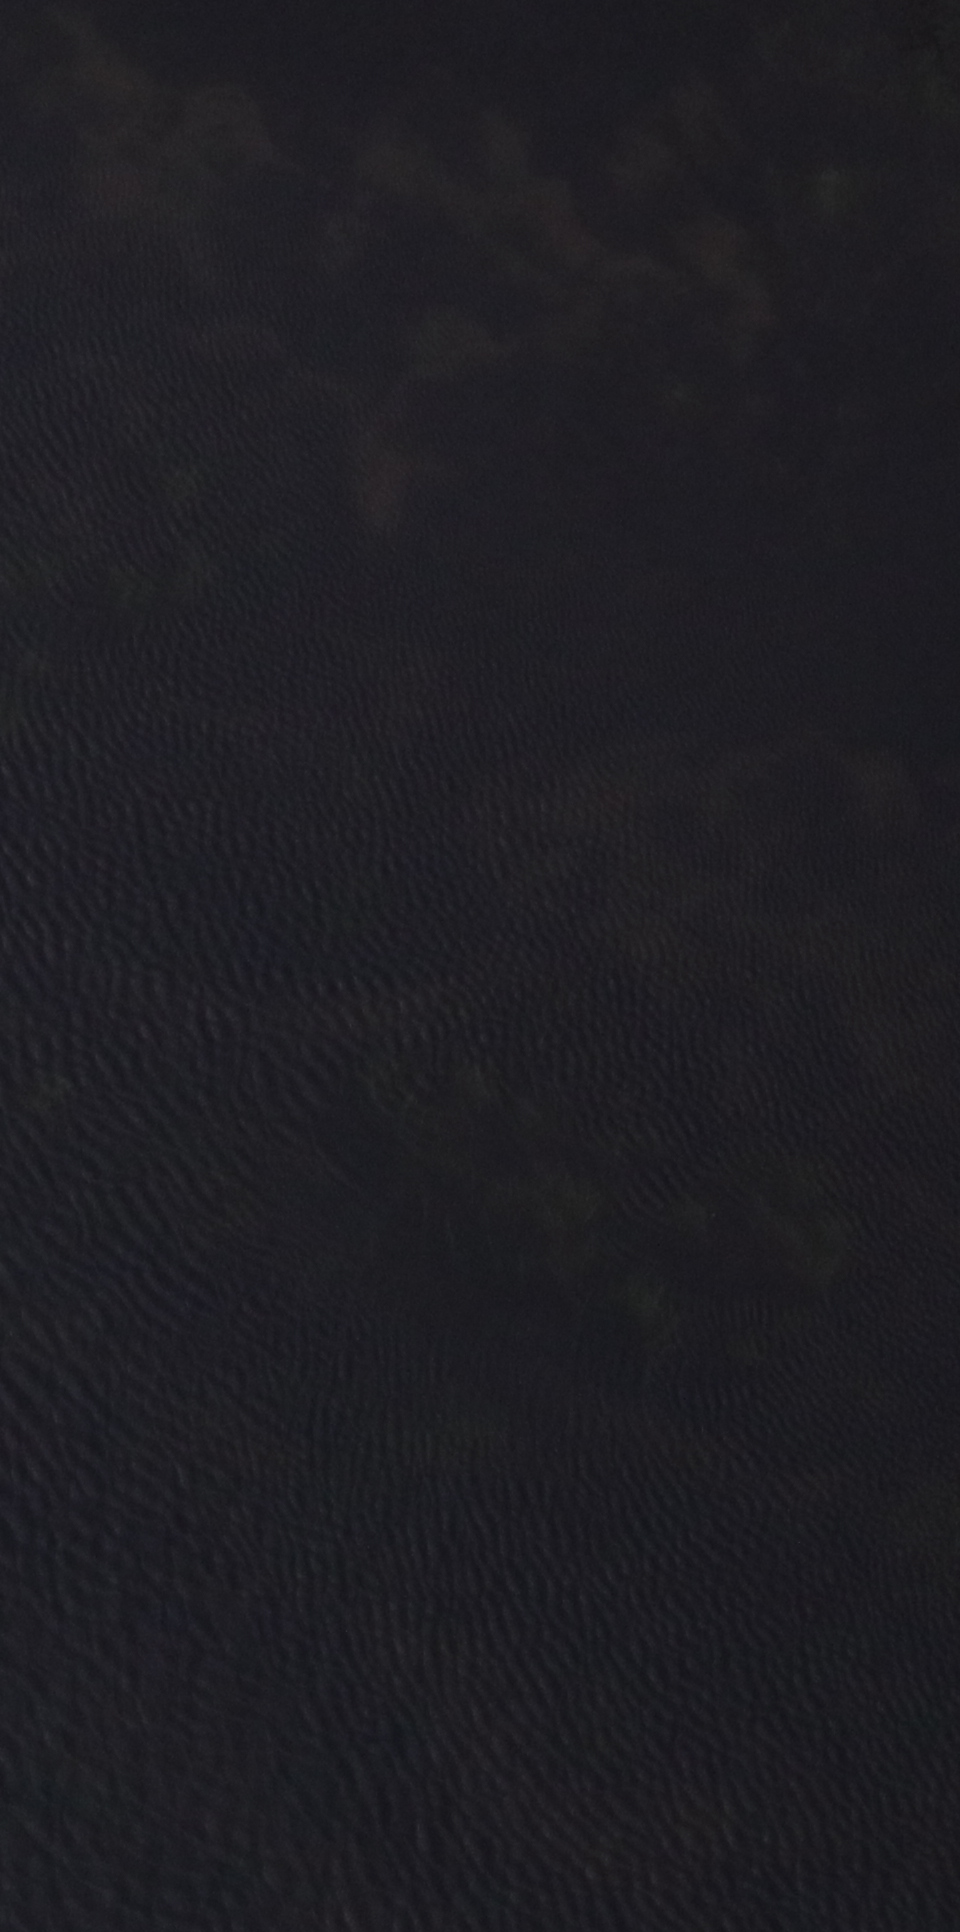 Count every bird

0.